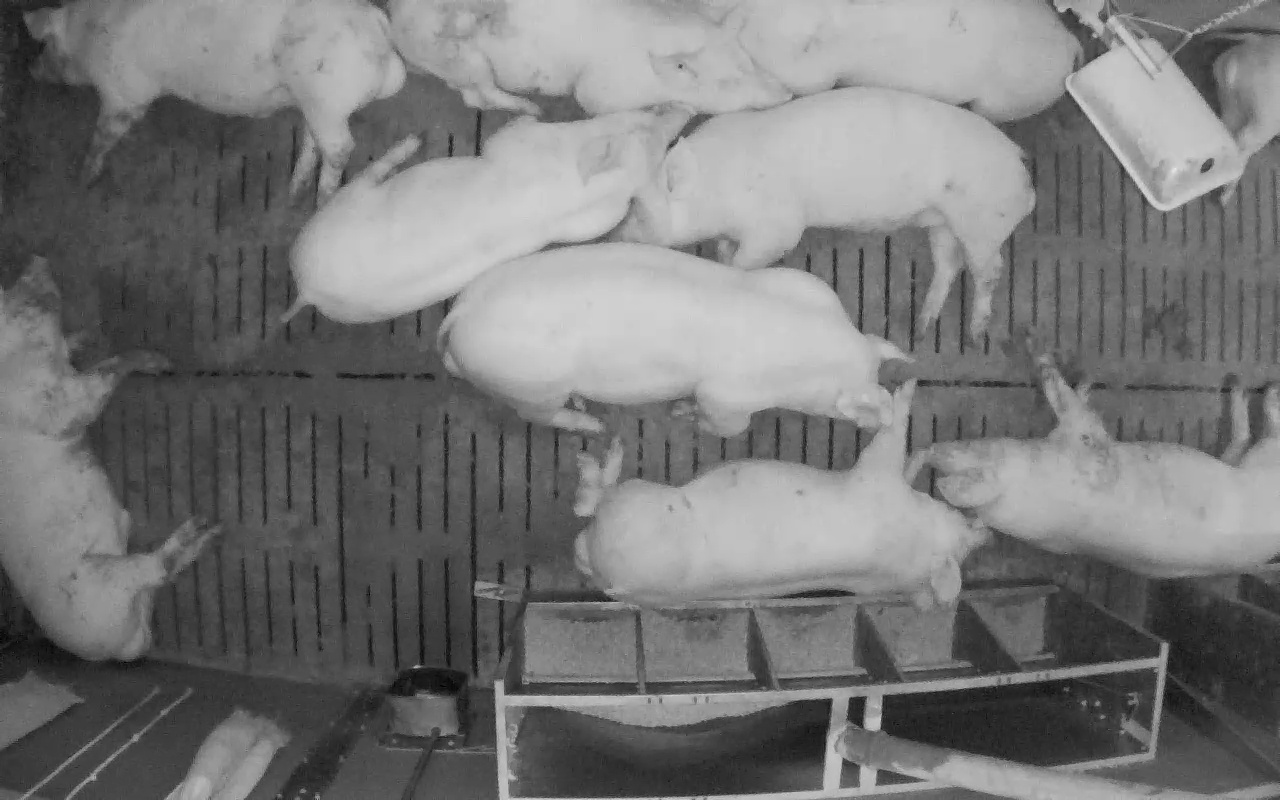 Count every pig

10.